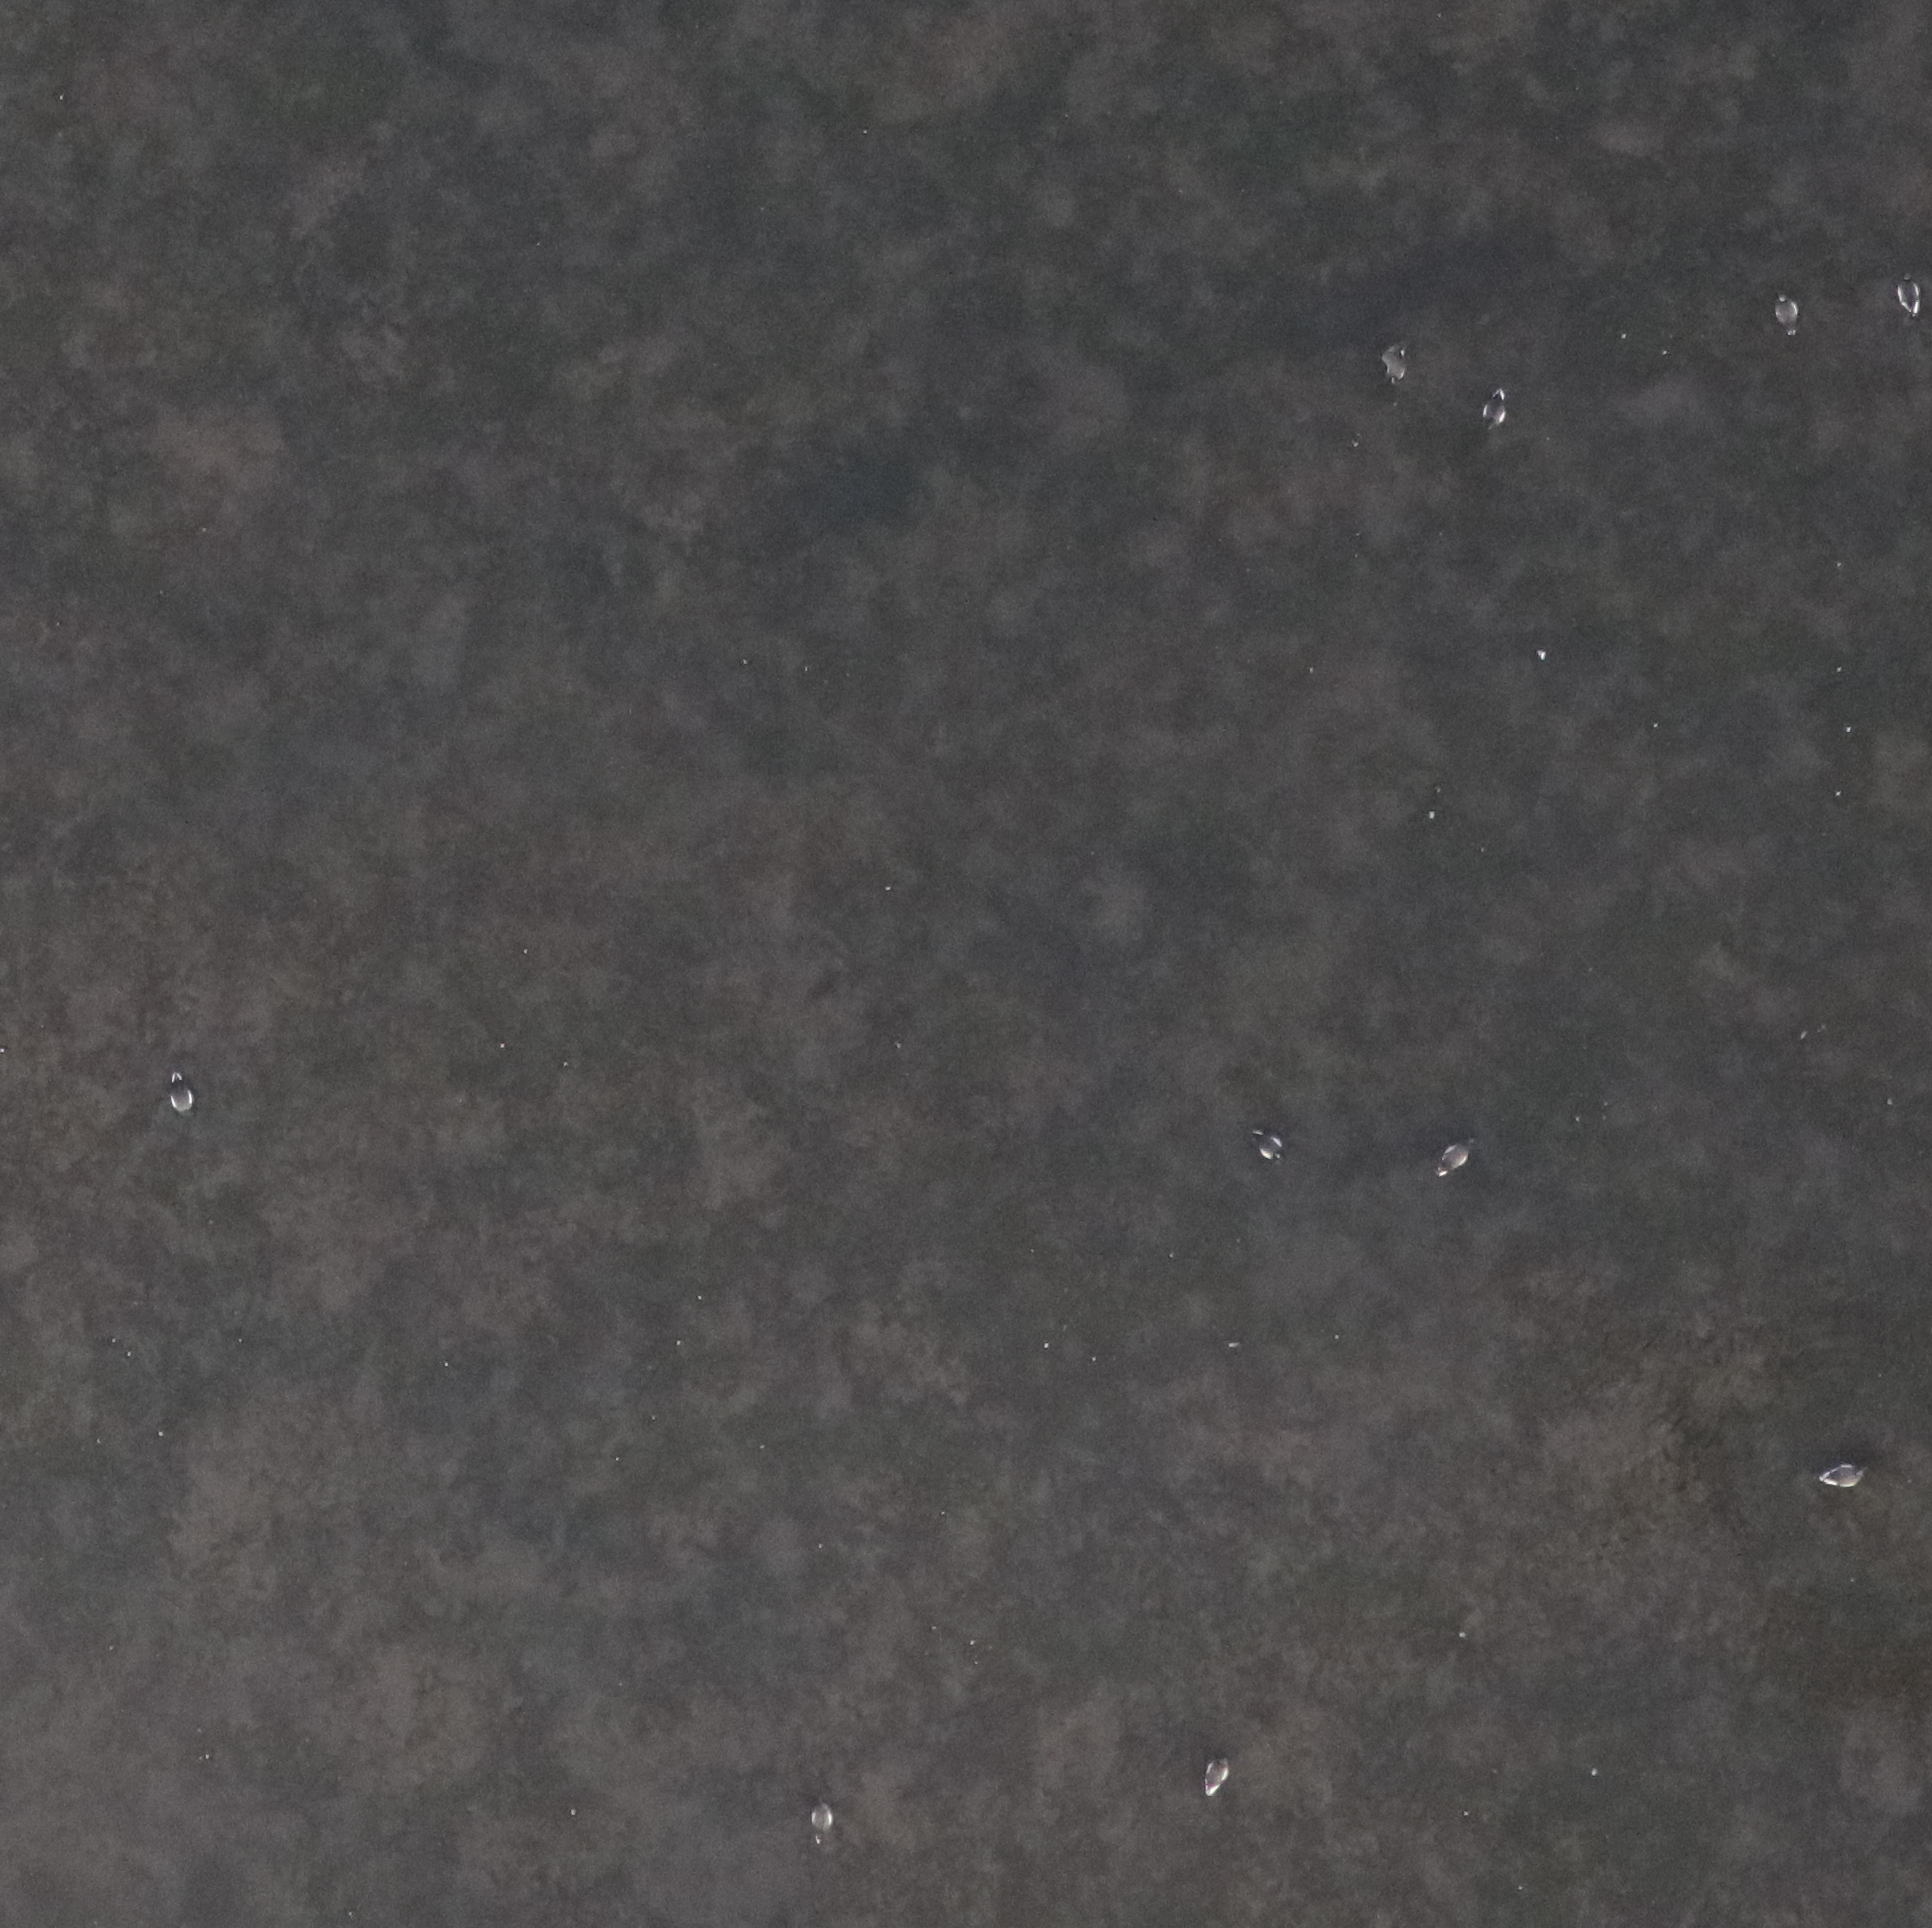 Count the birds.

10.